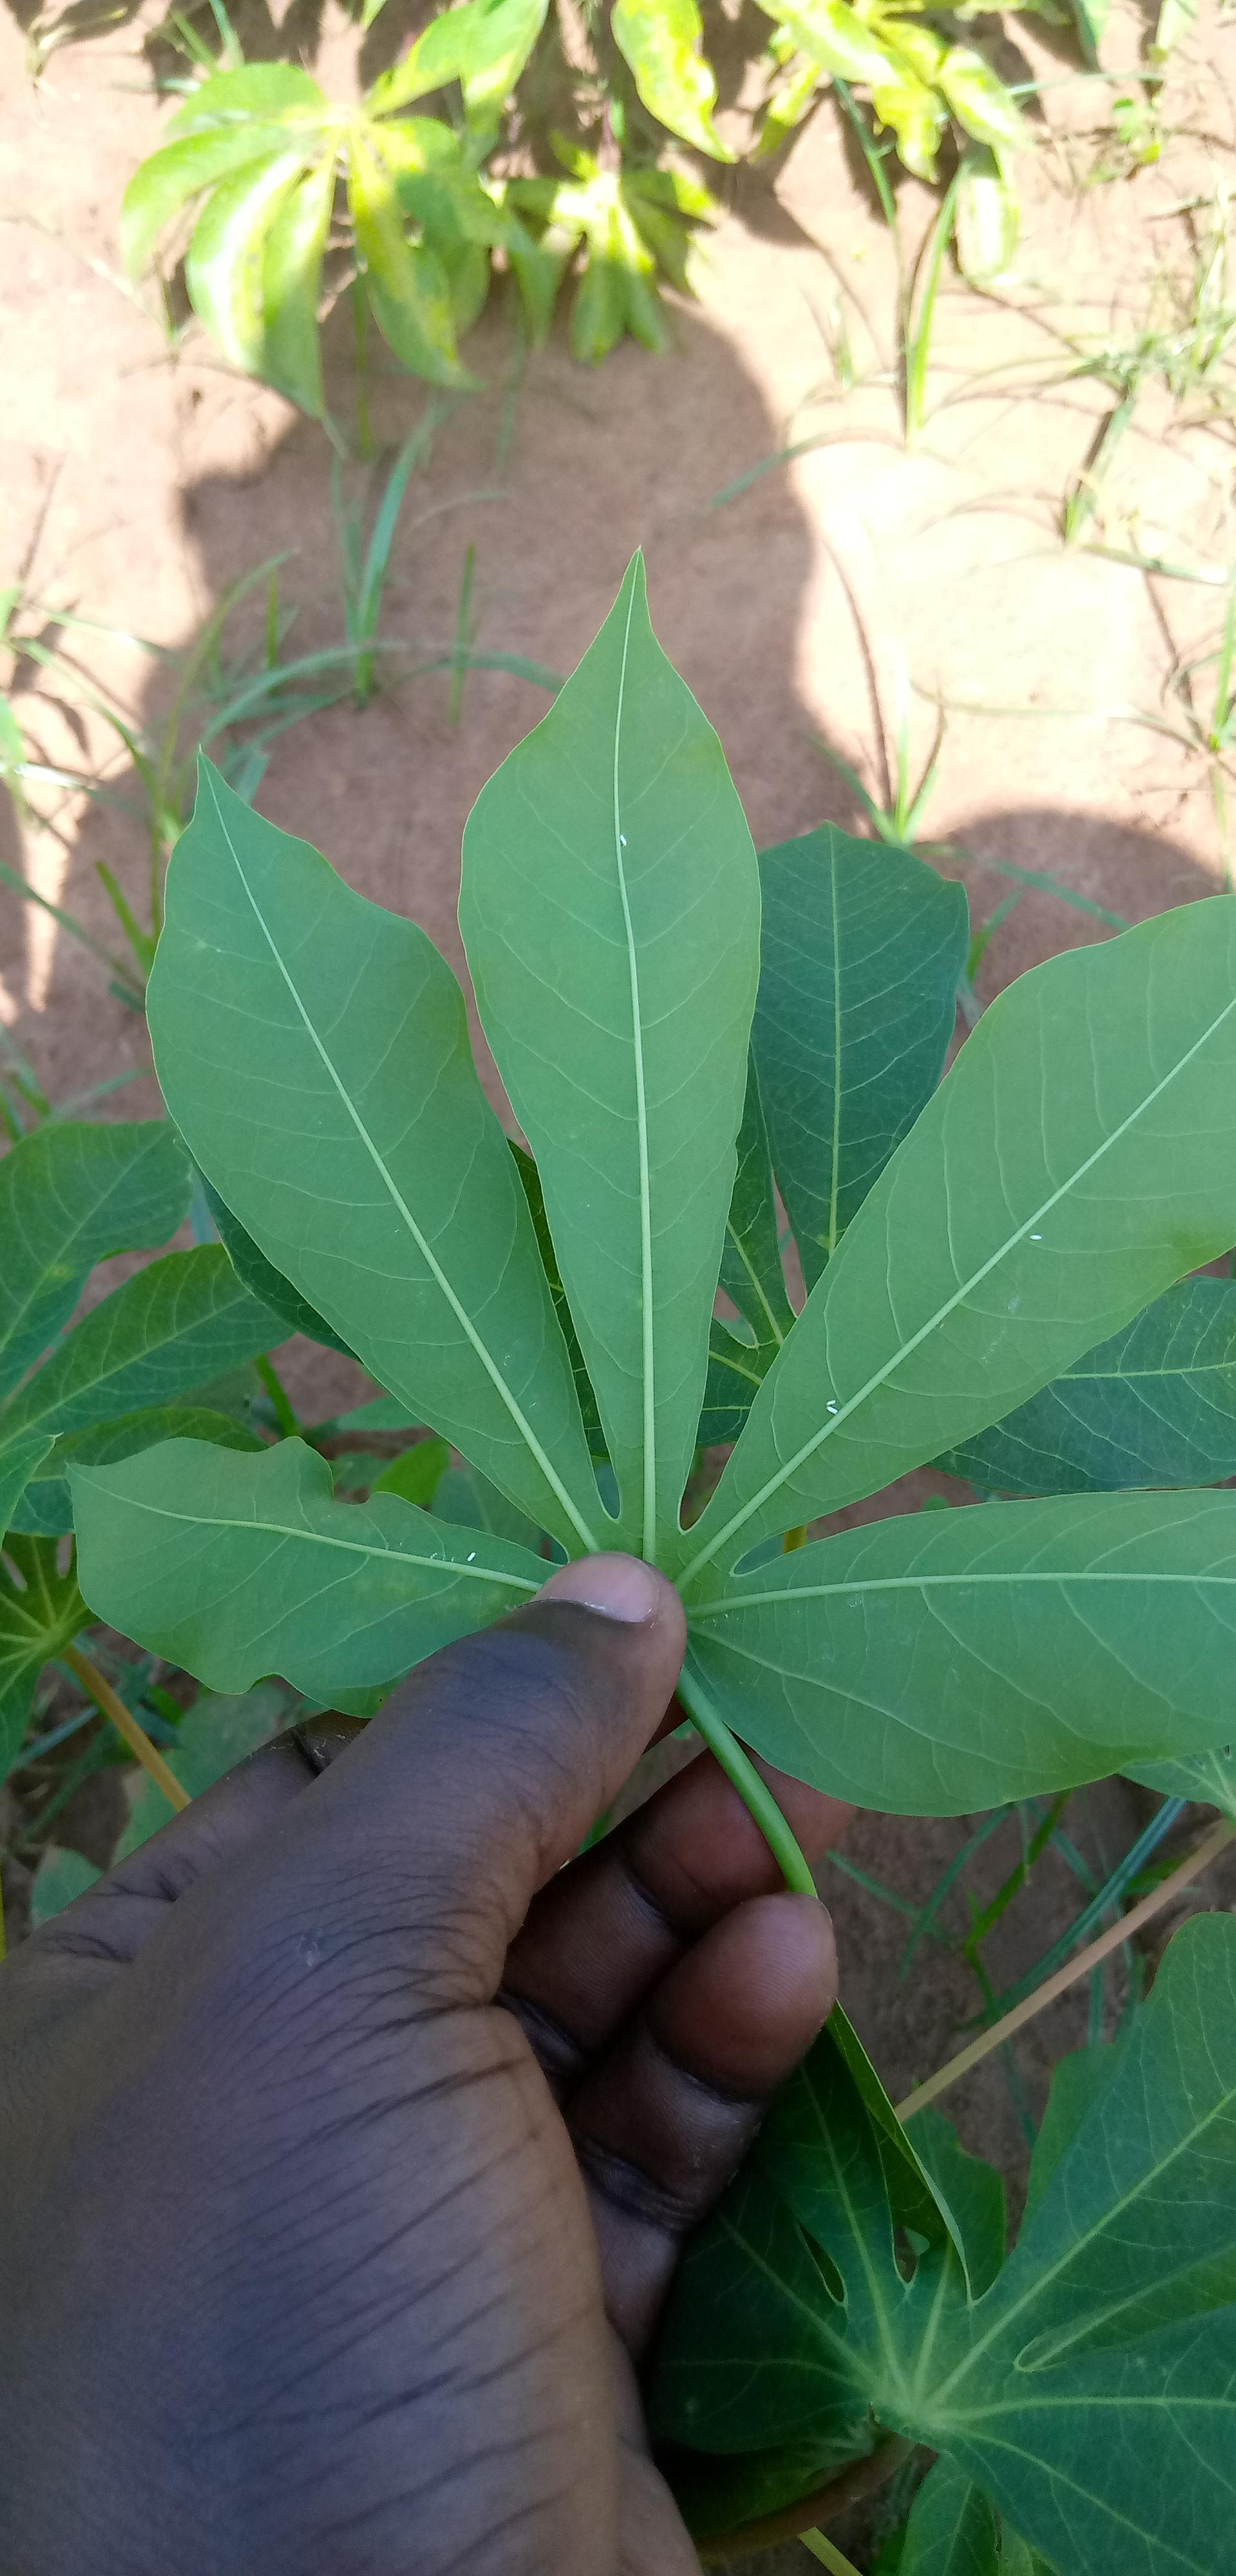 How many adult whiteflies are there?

5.